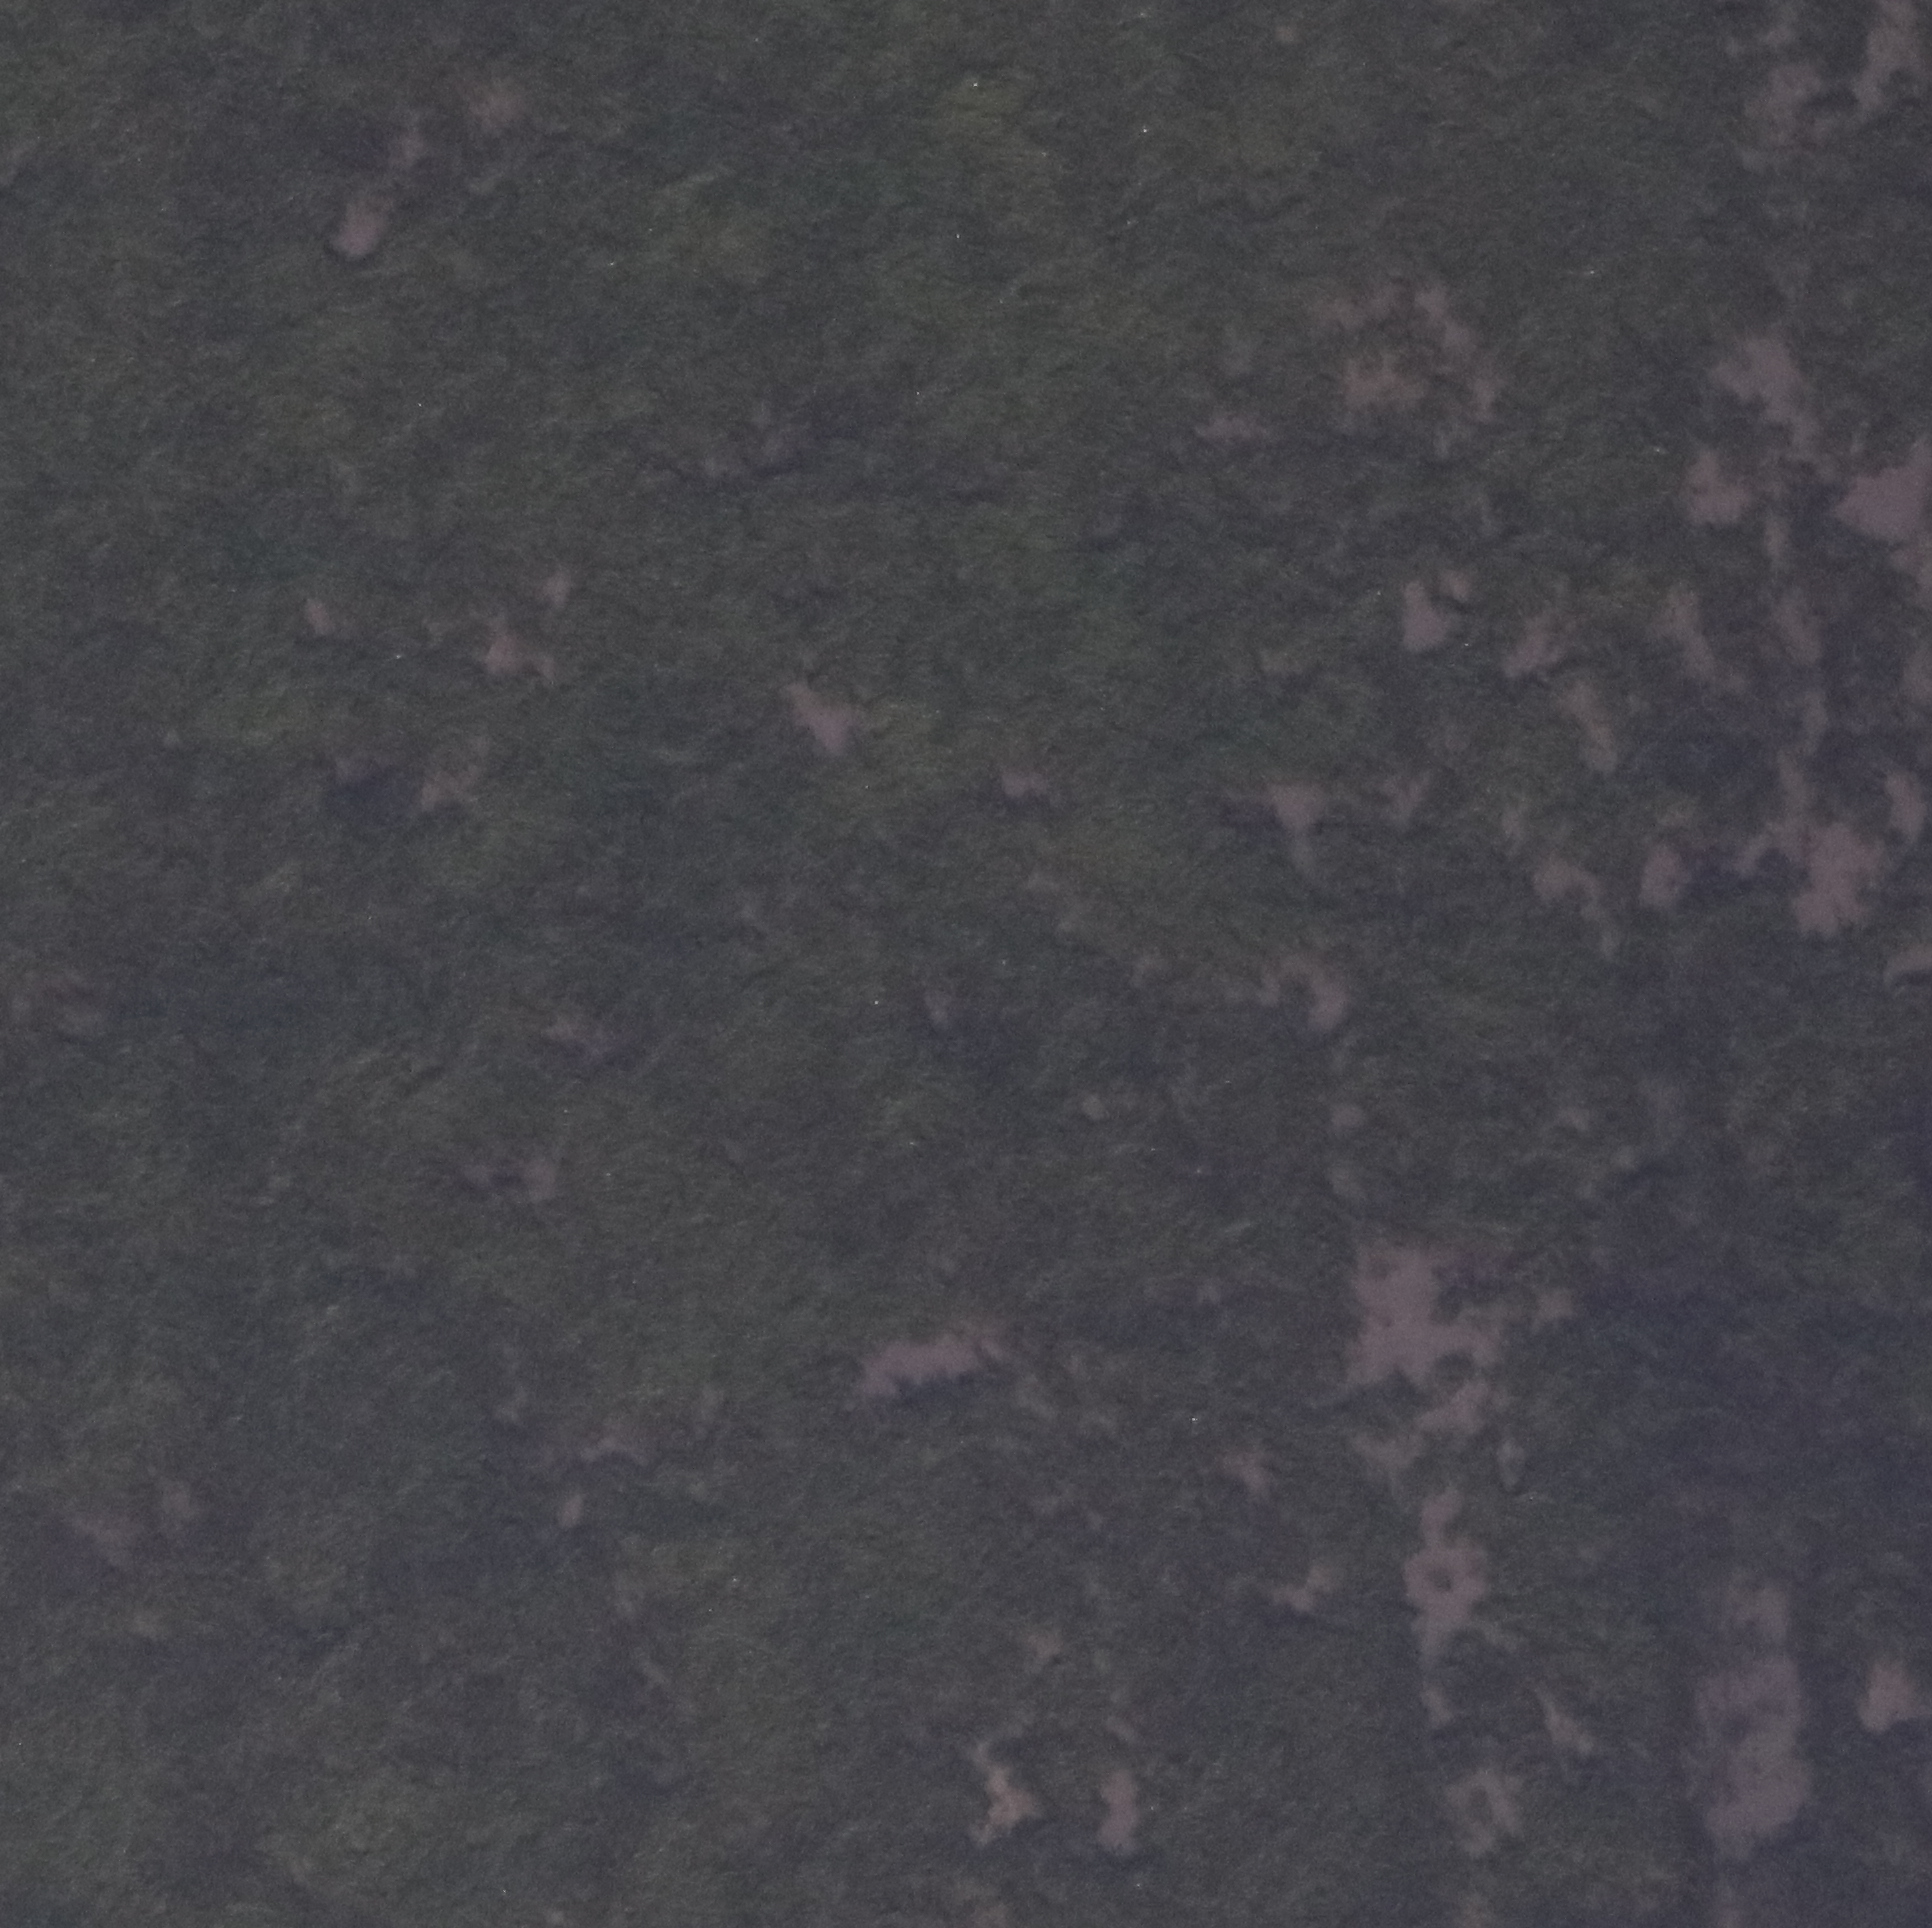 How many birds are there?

0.